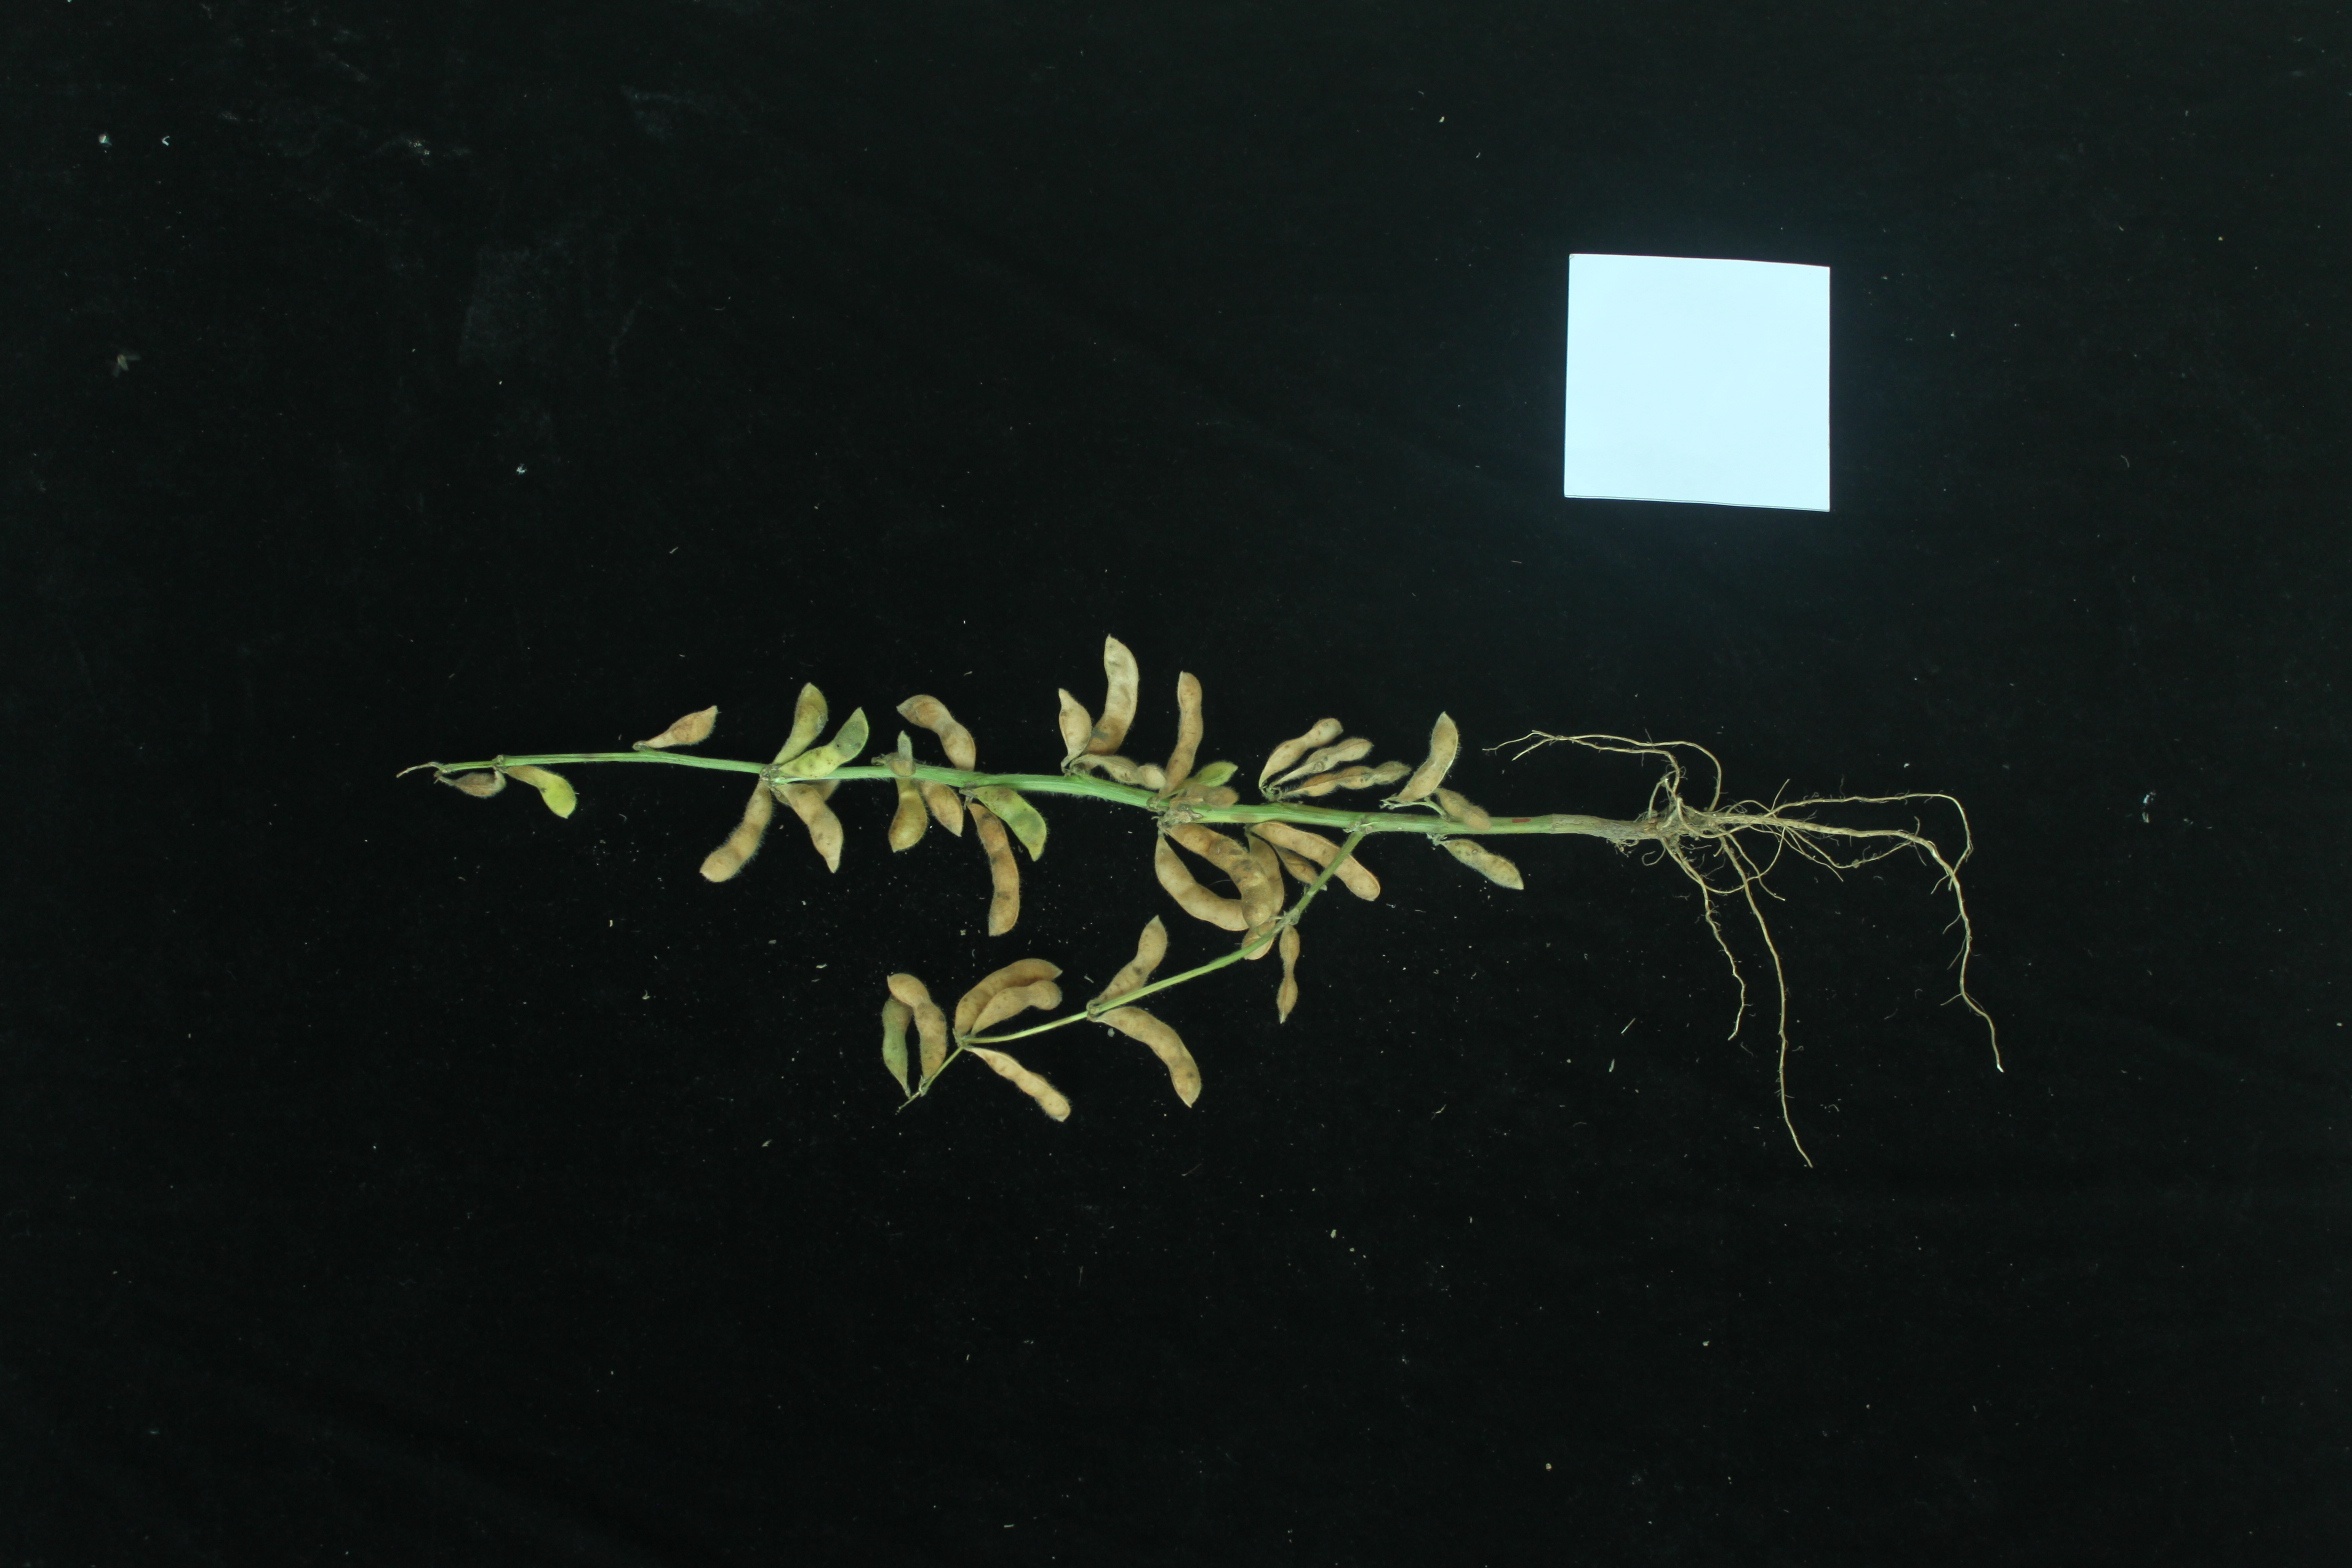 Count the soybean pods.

37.